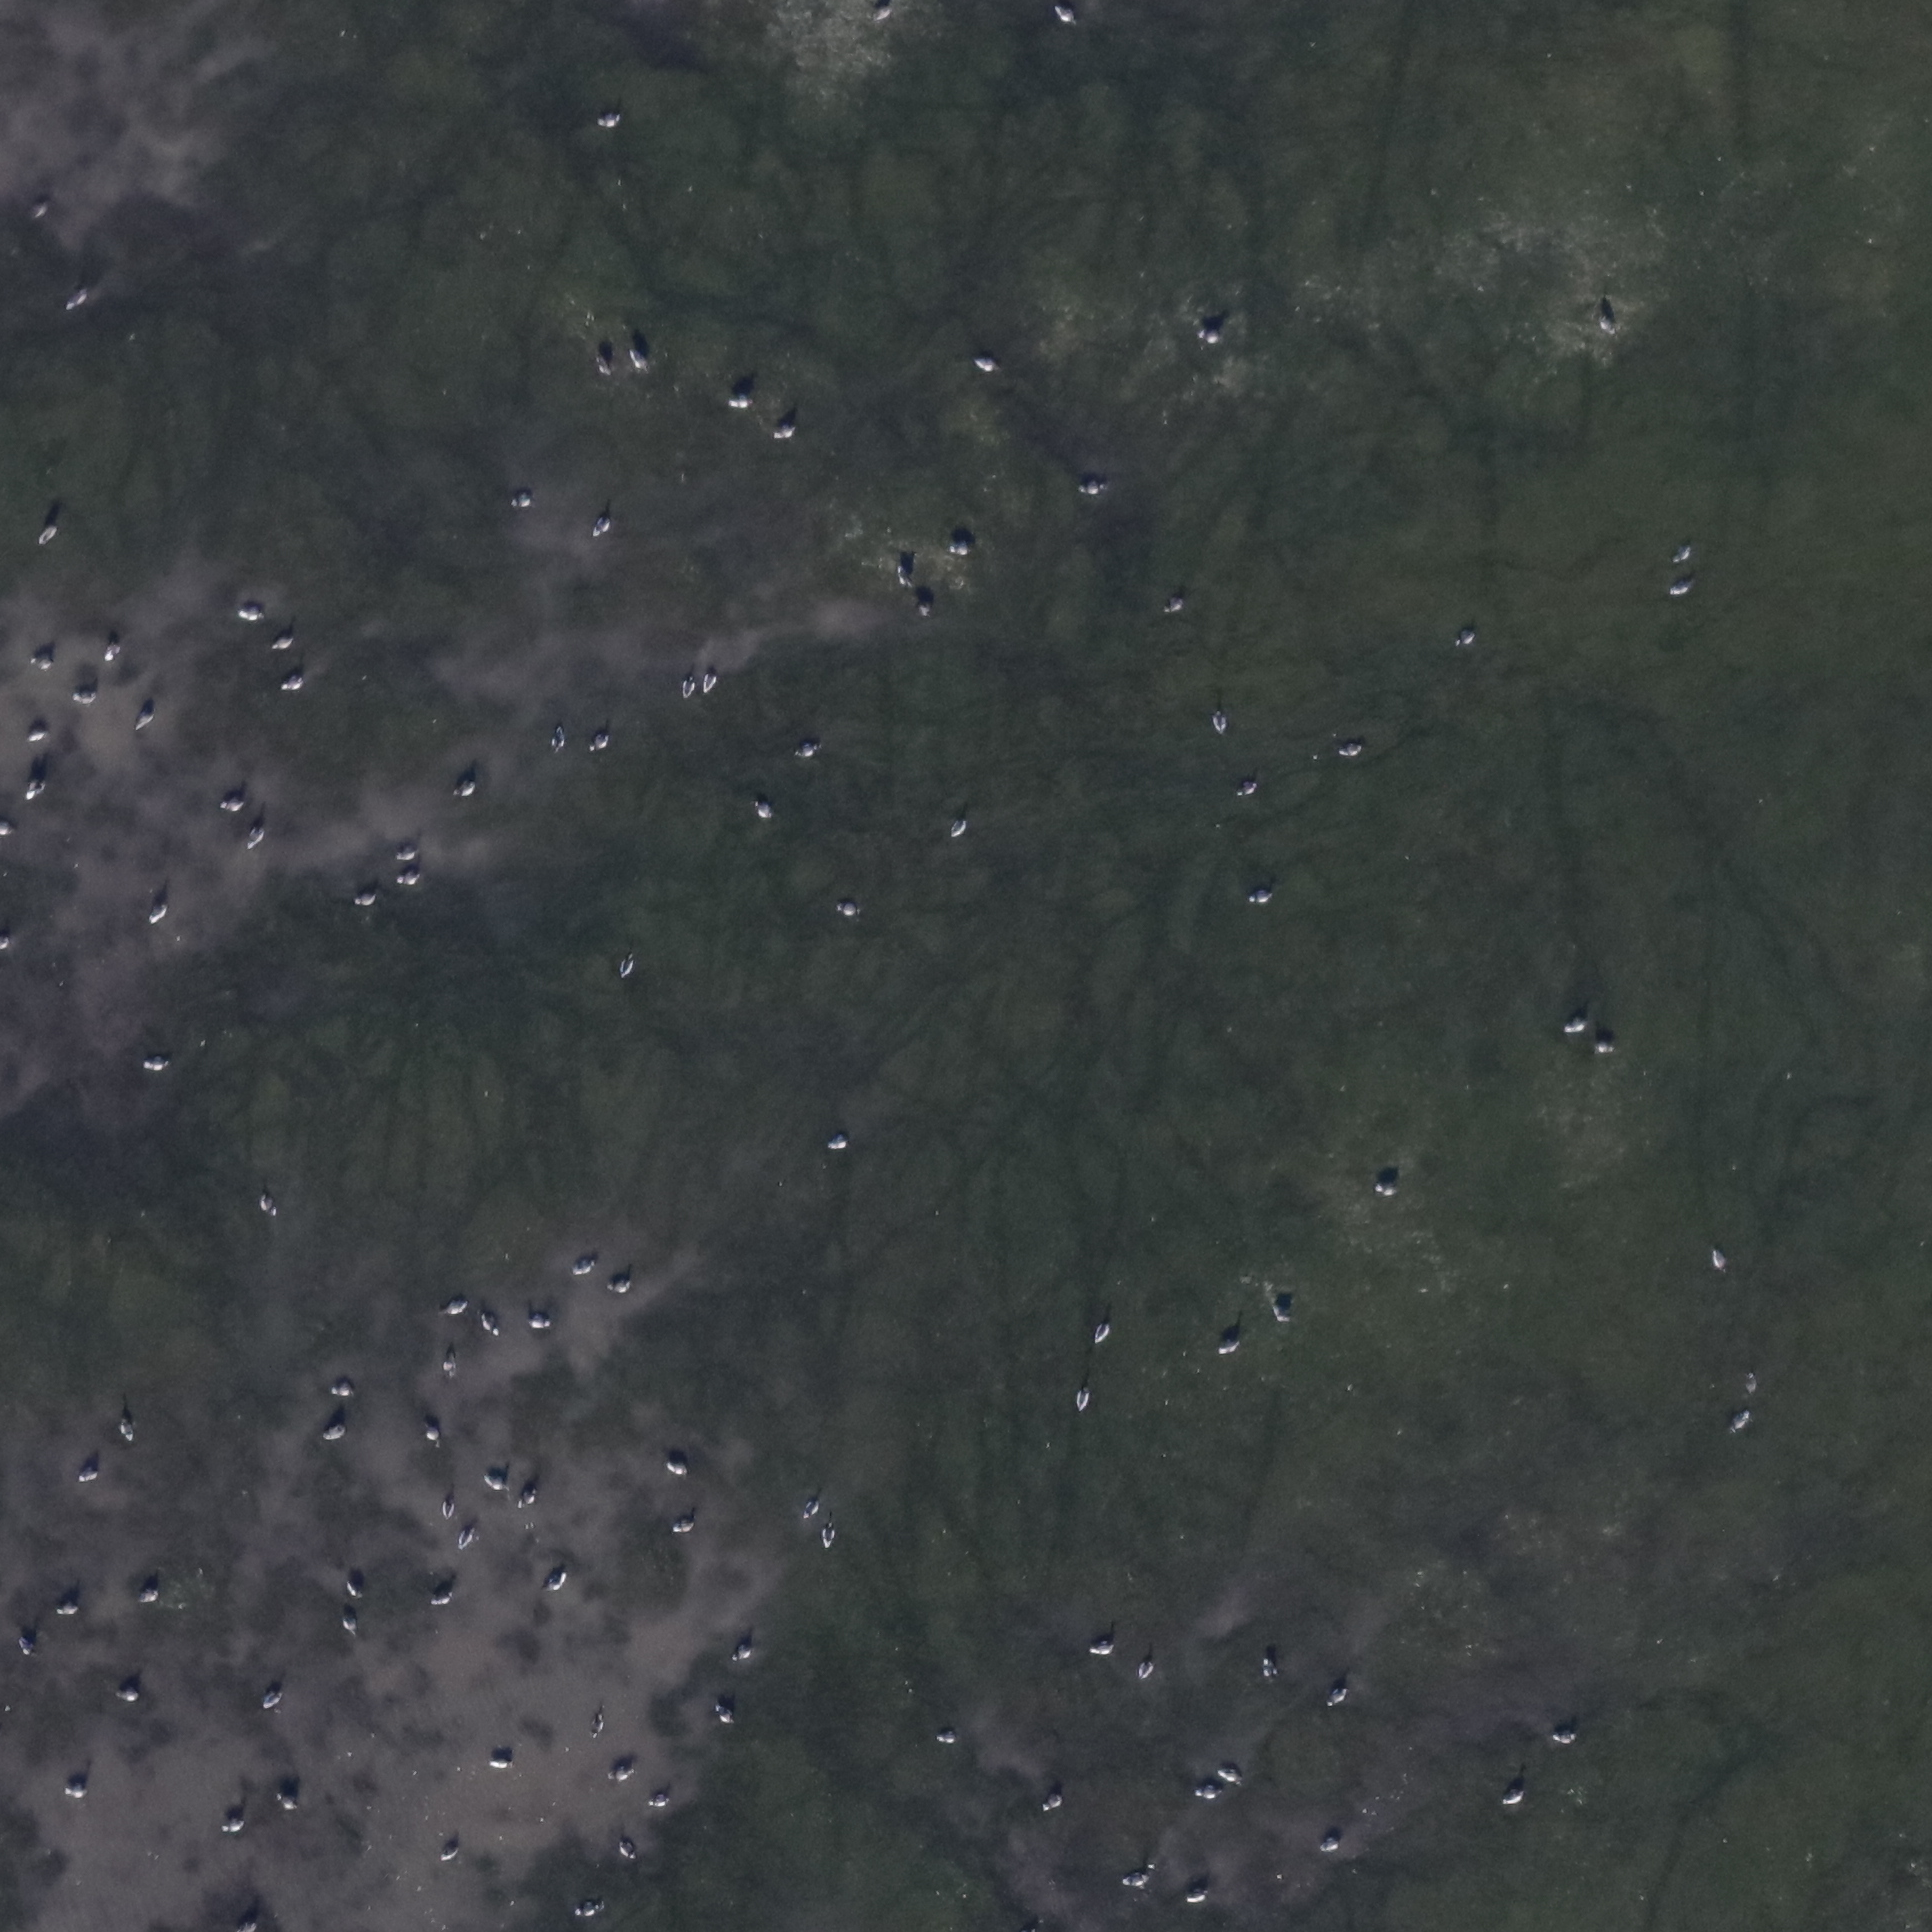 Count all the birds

119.